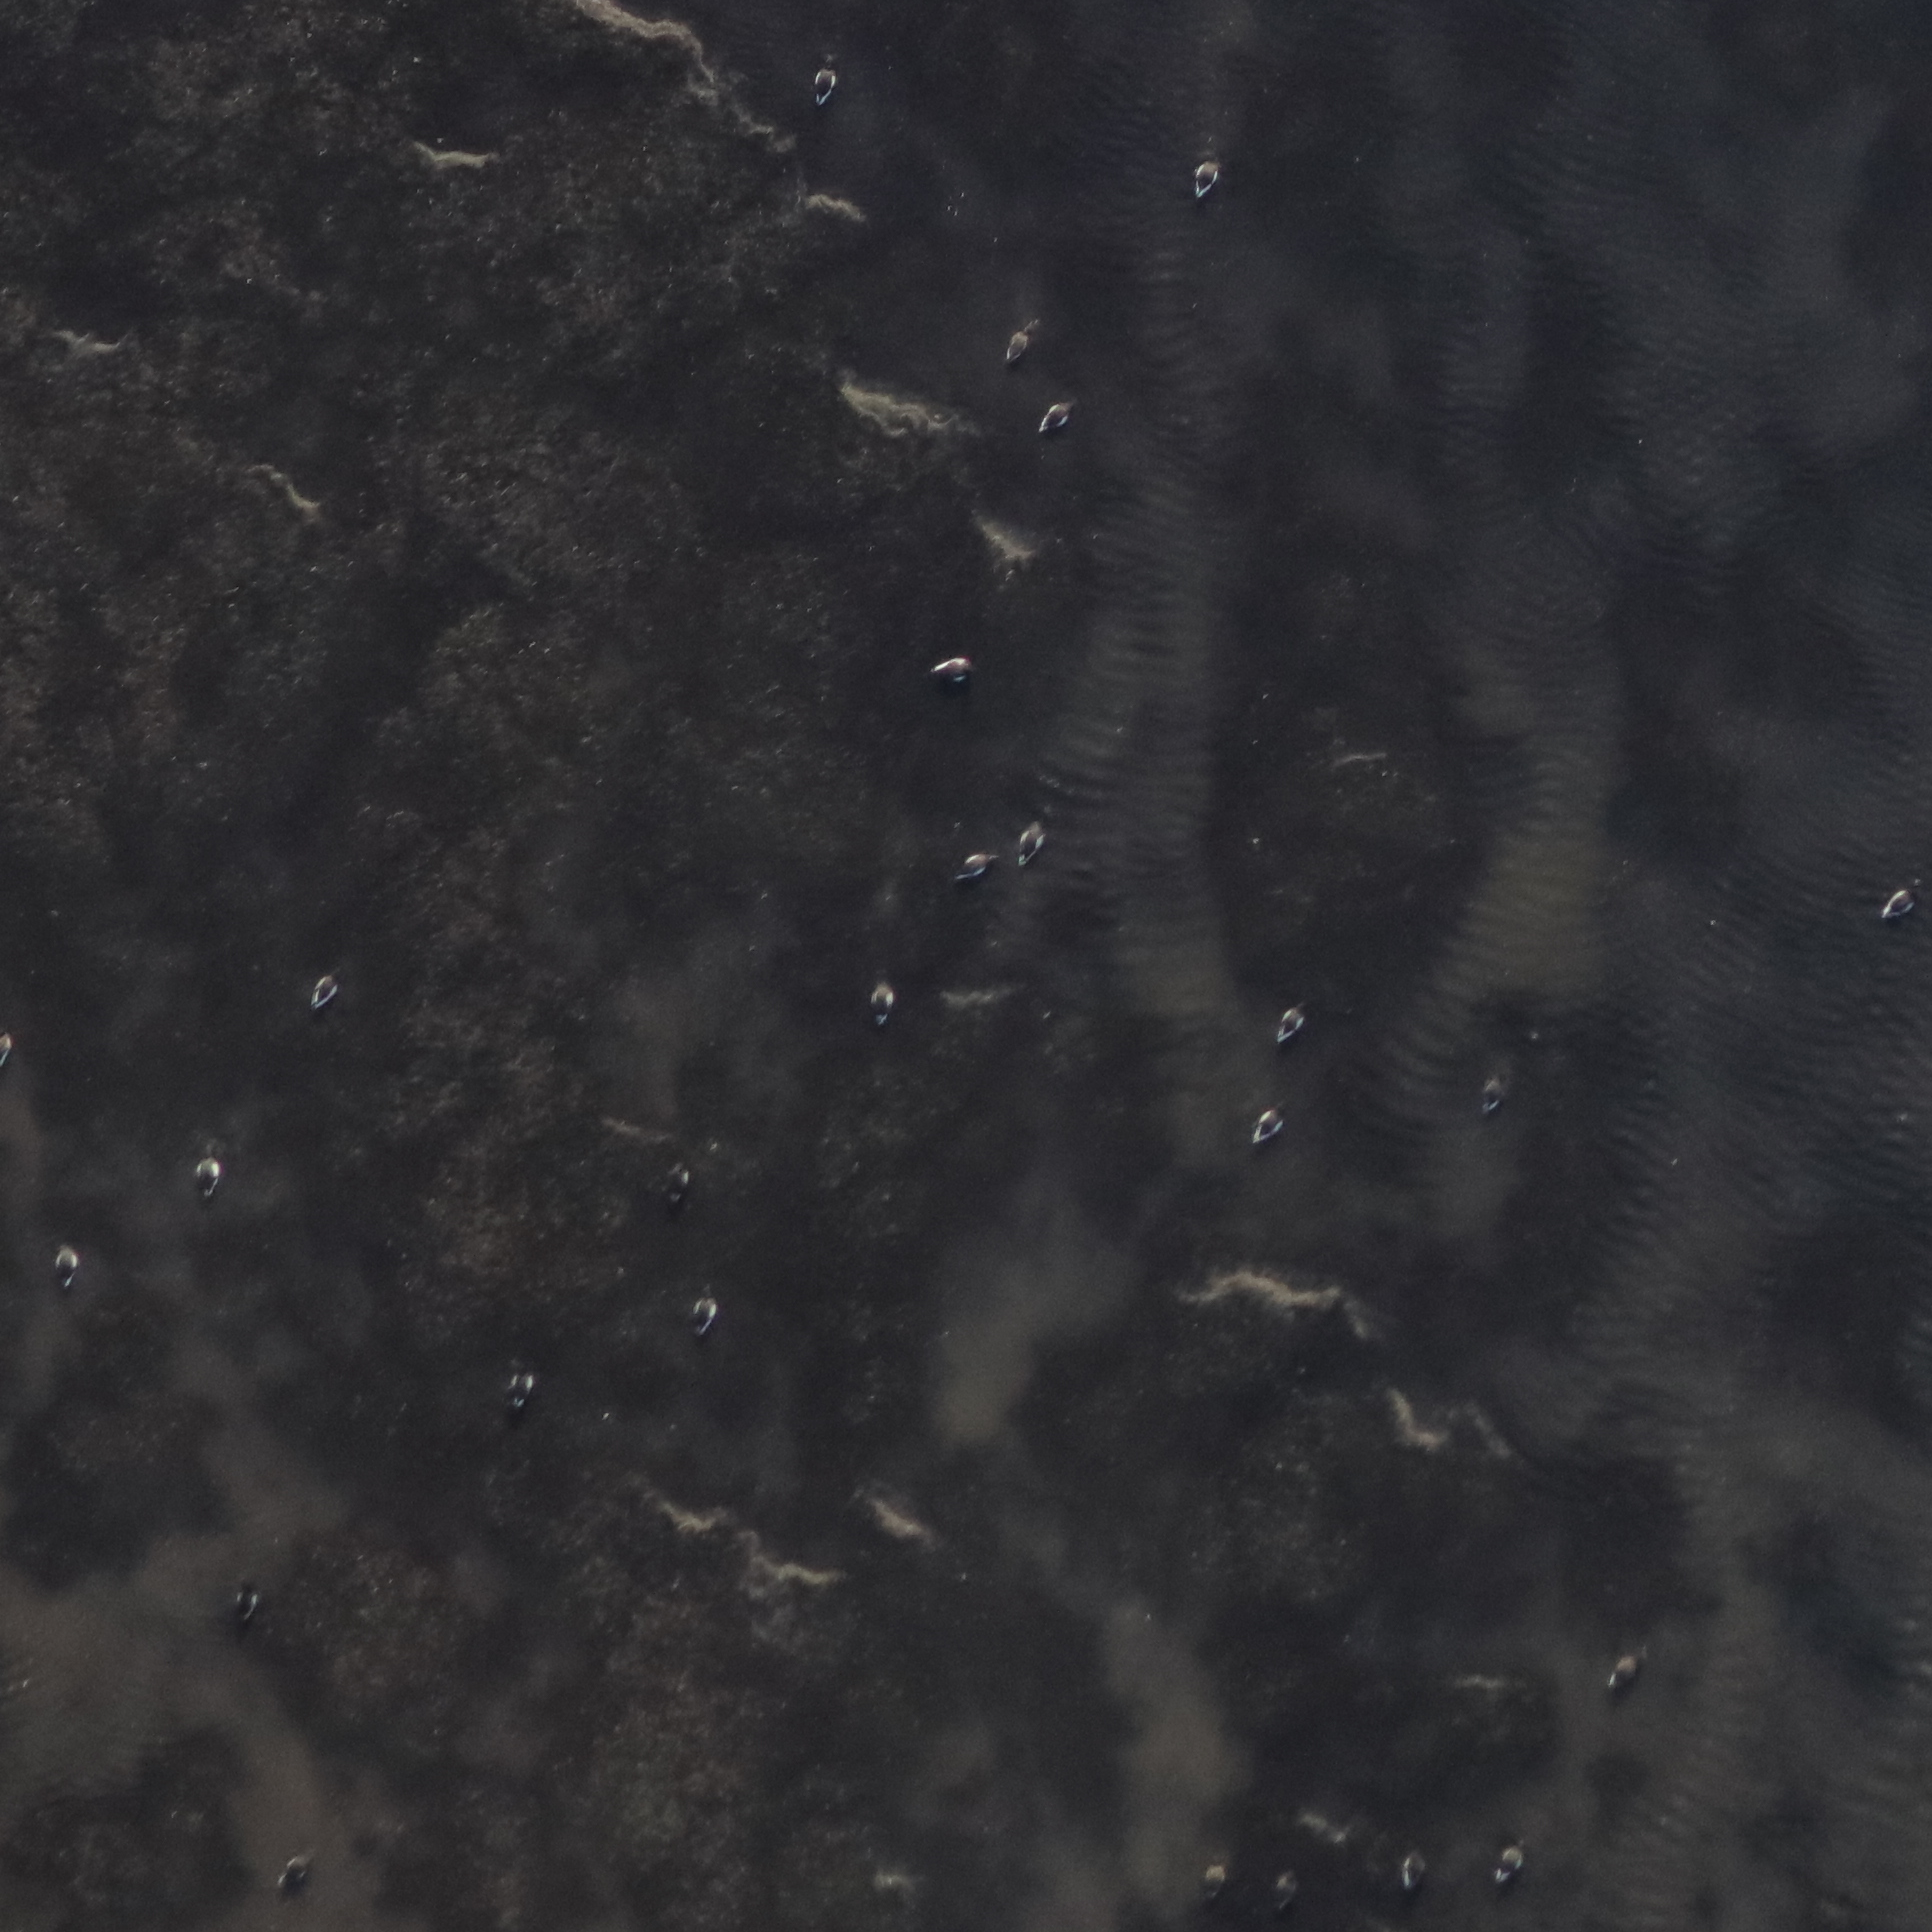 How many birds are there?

25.